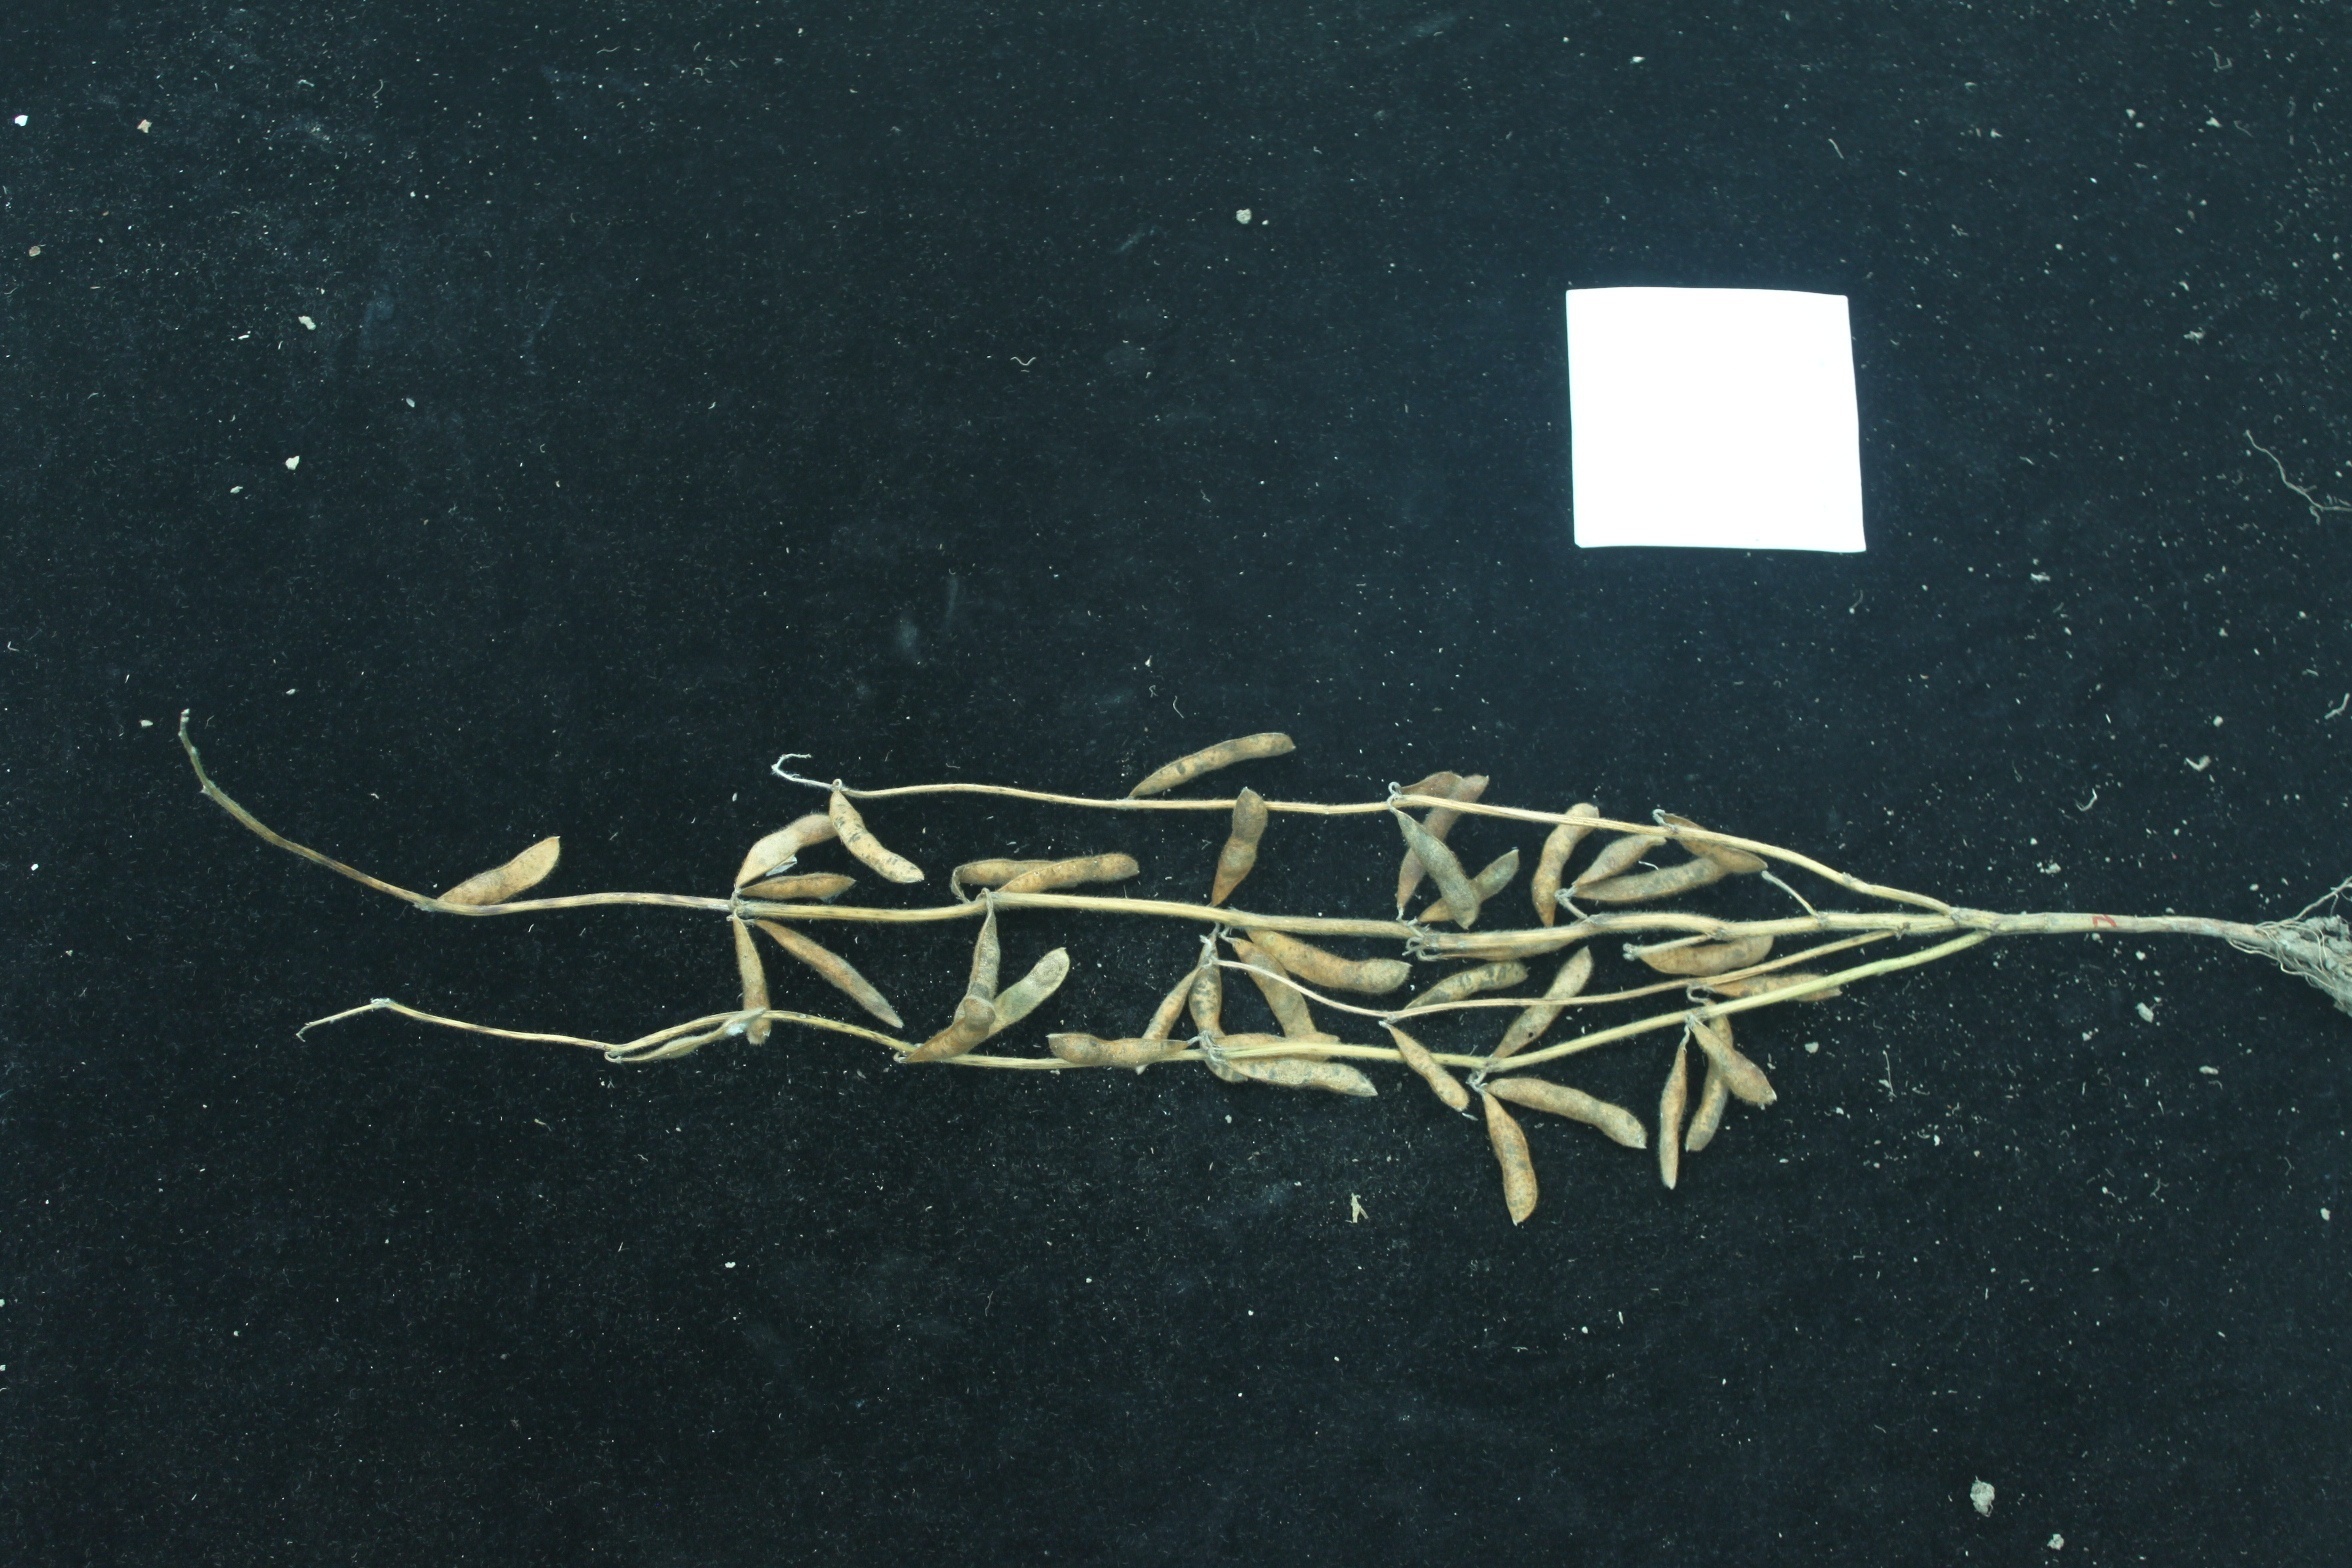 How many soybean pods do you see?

36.